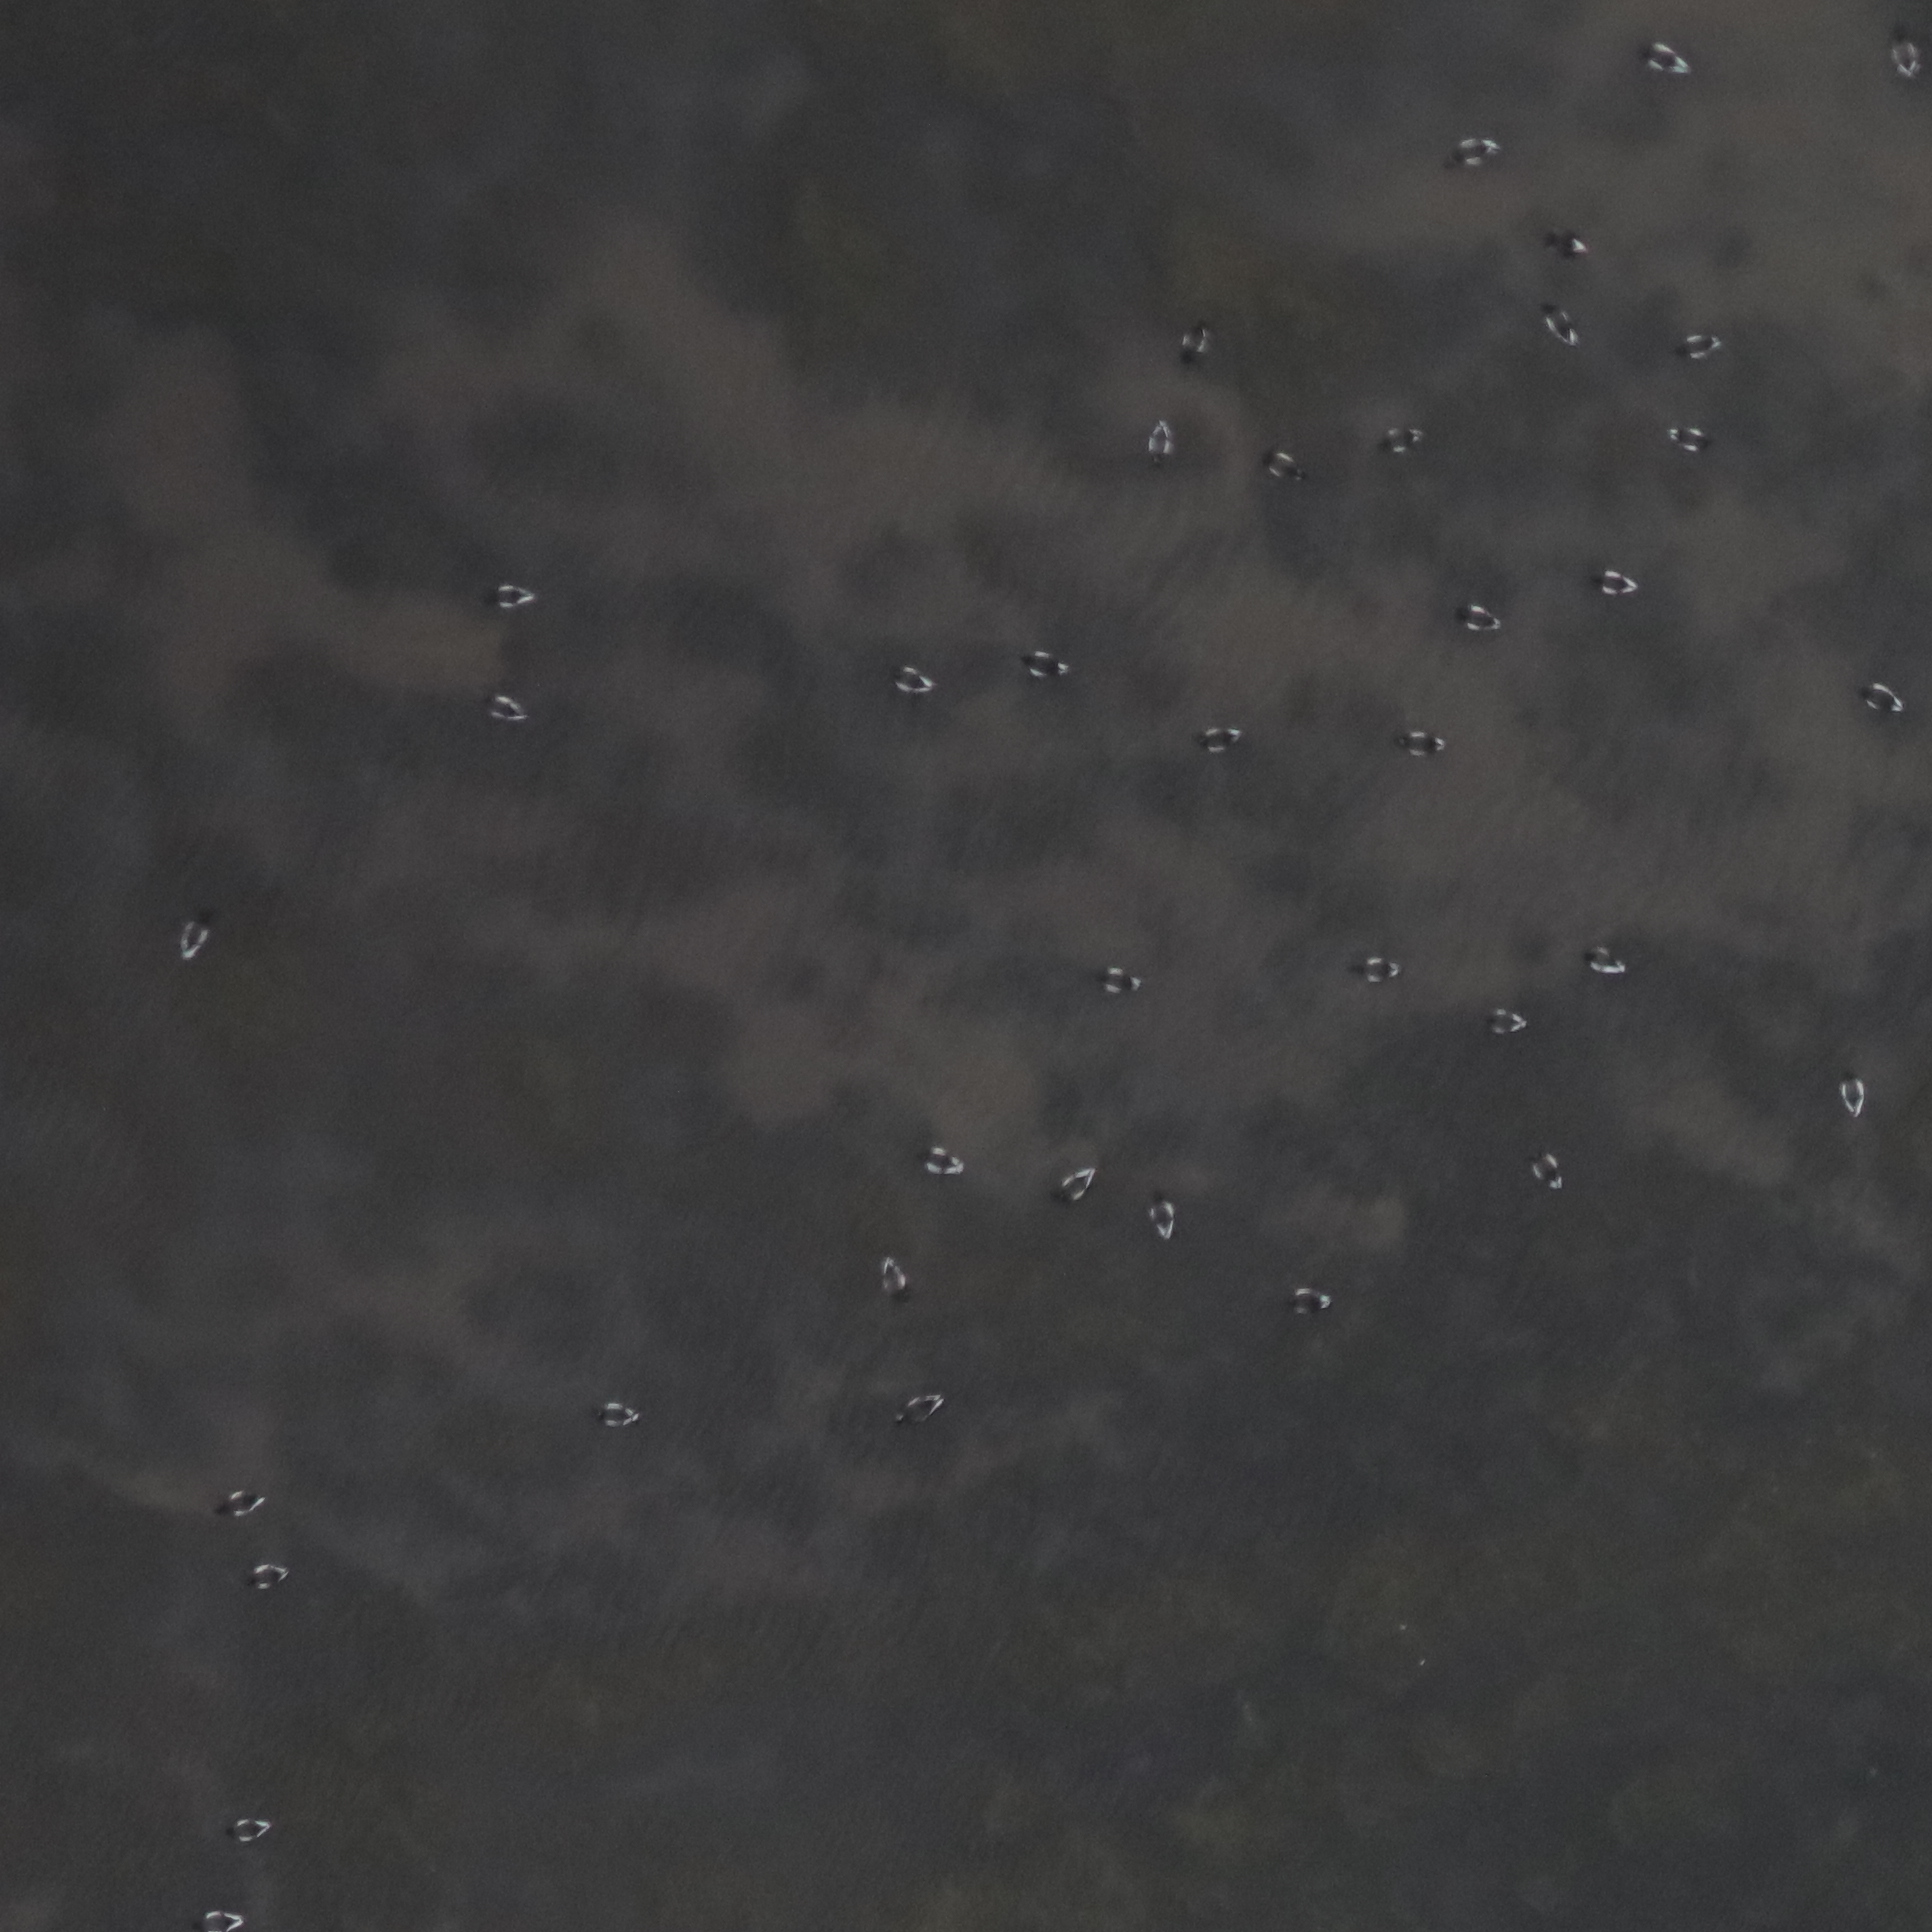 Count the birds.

38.